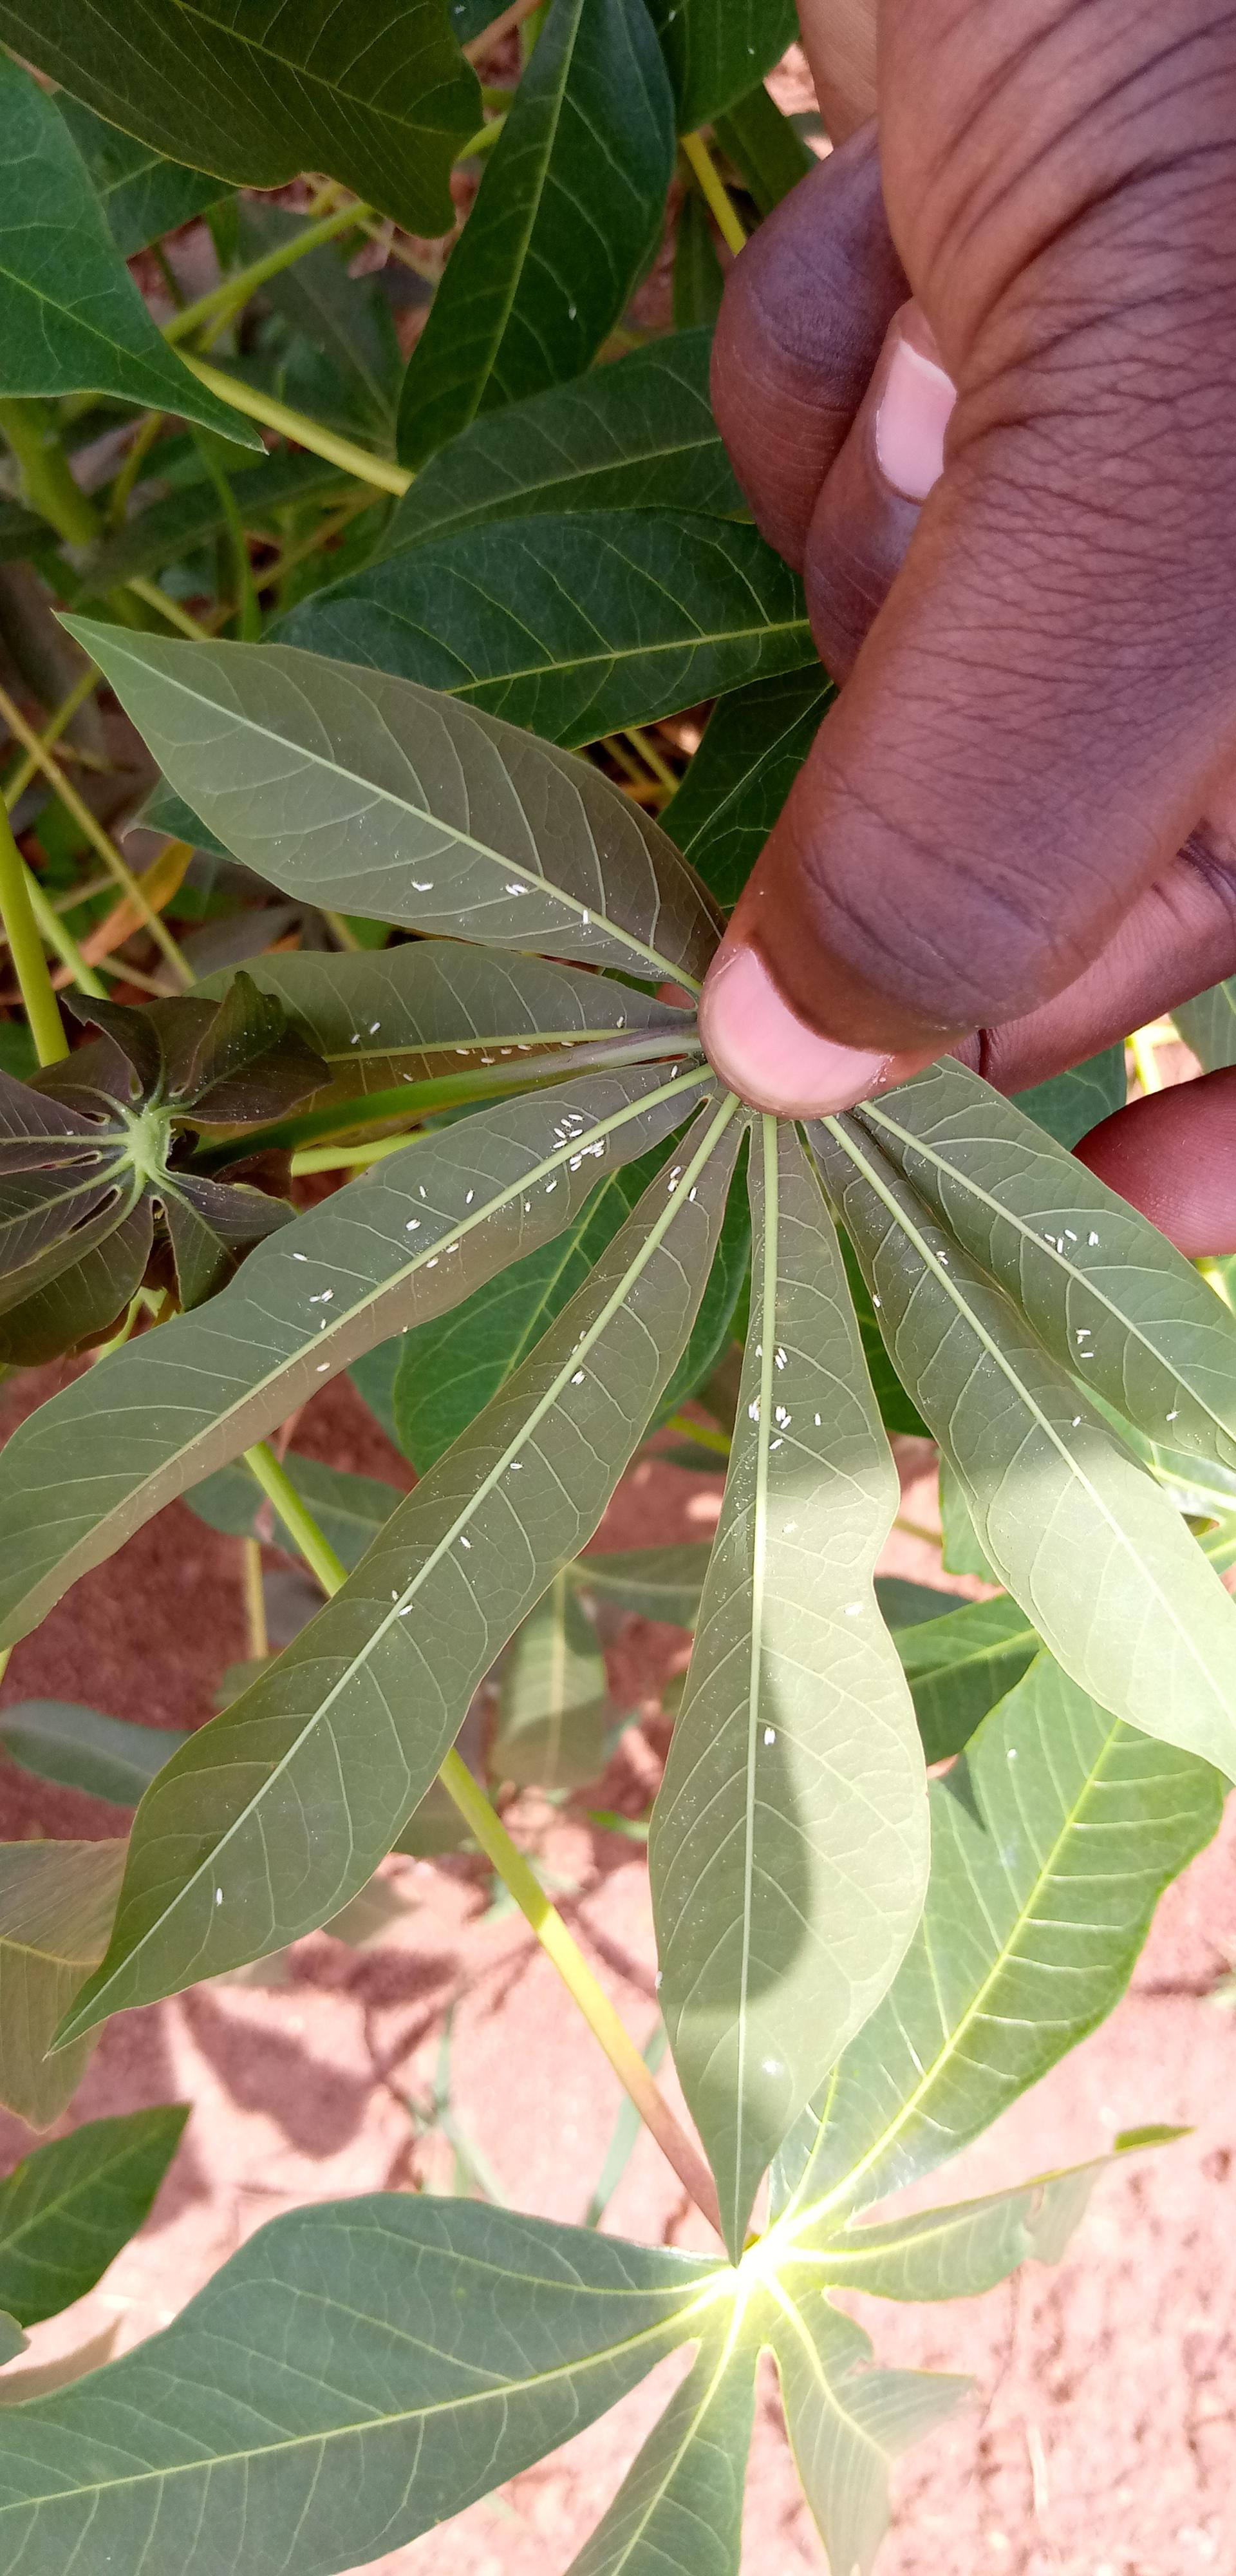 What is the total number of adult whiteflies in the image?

79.